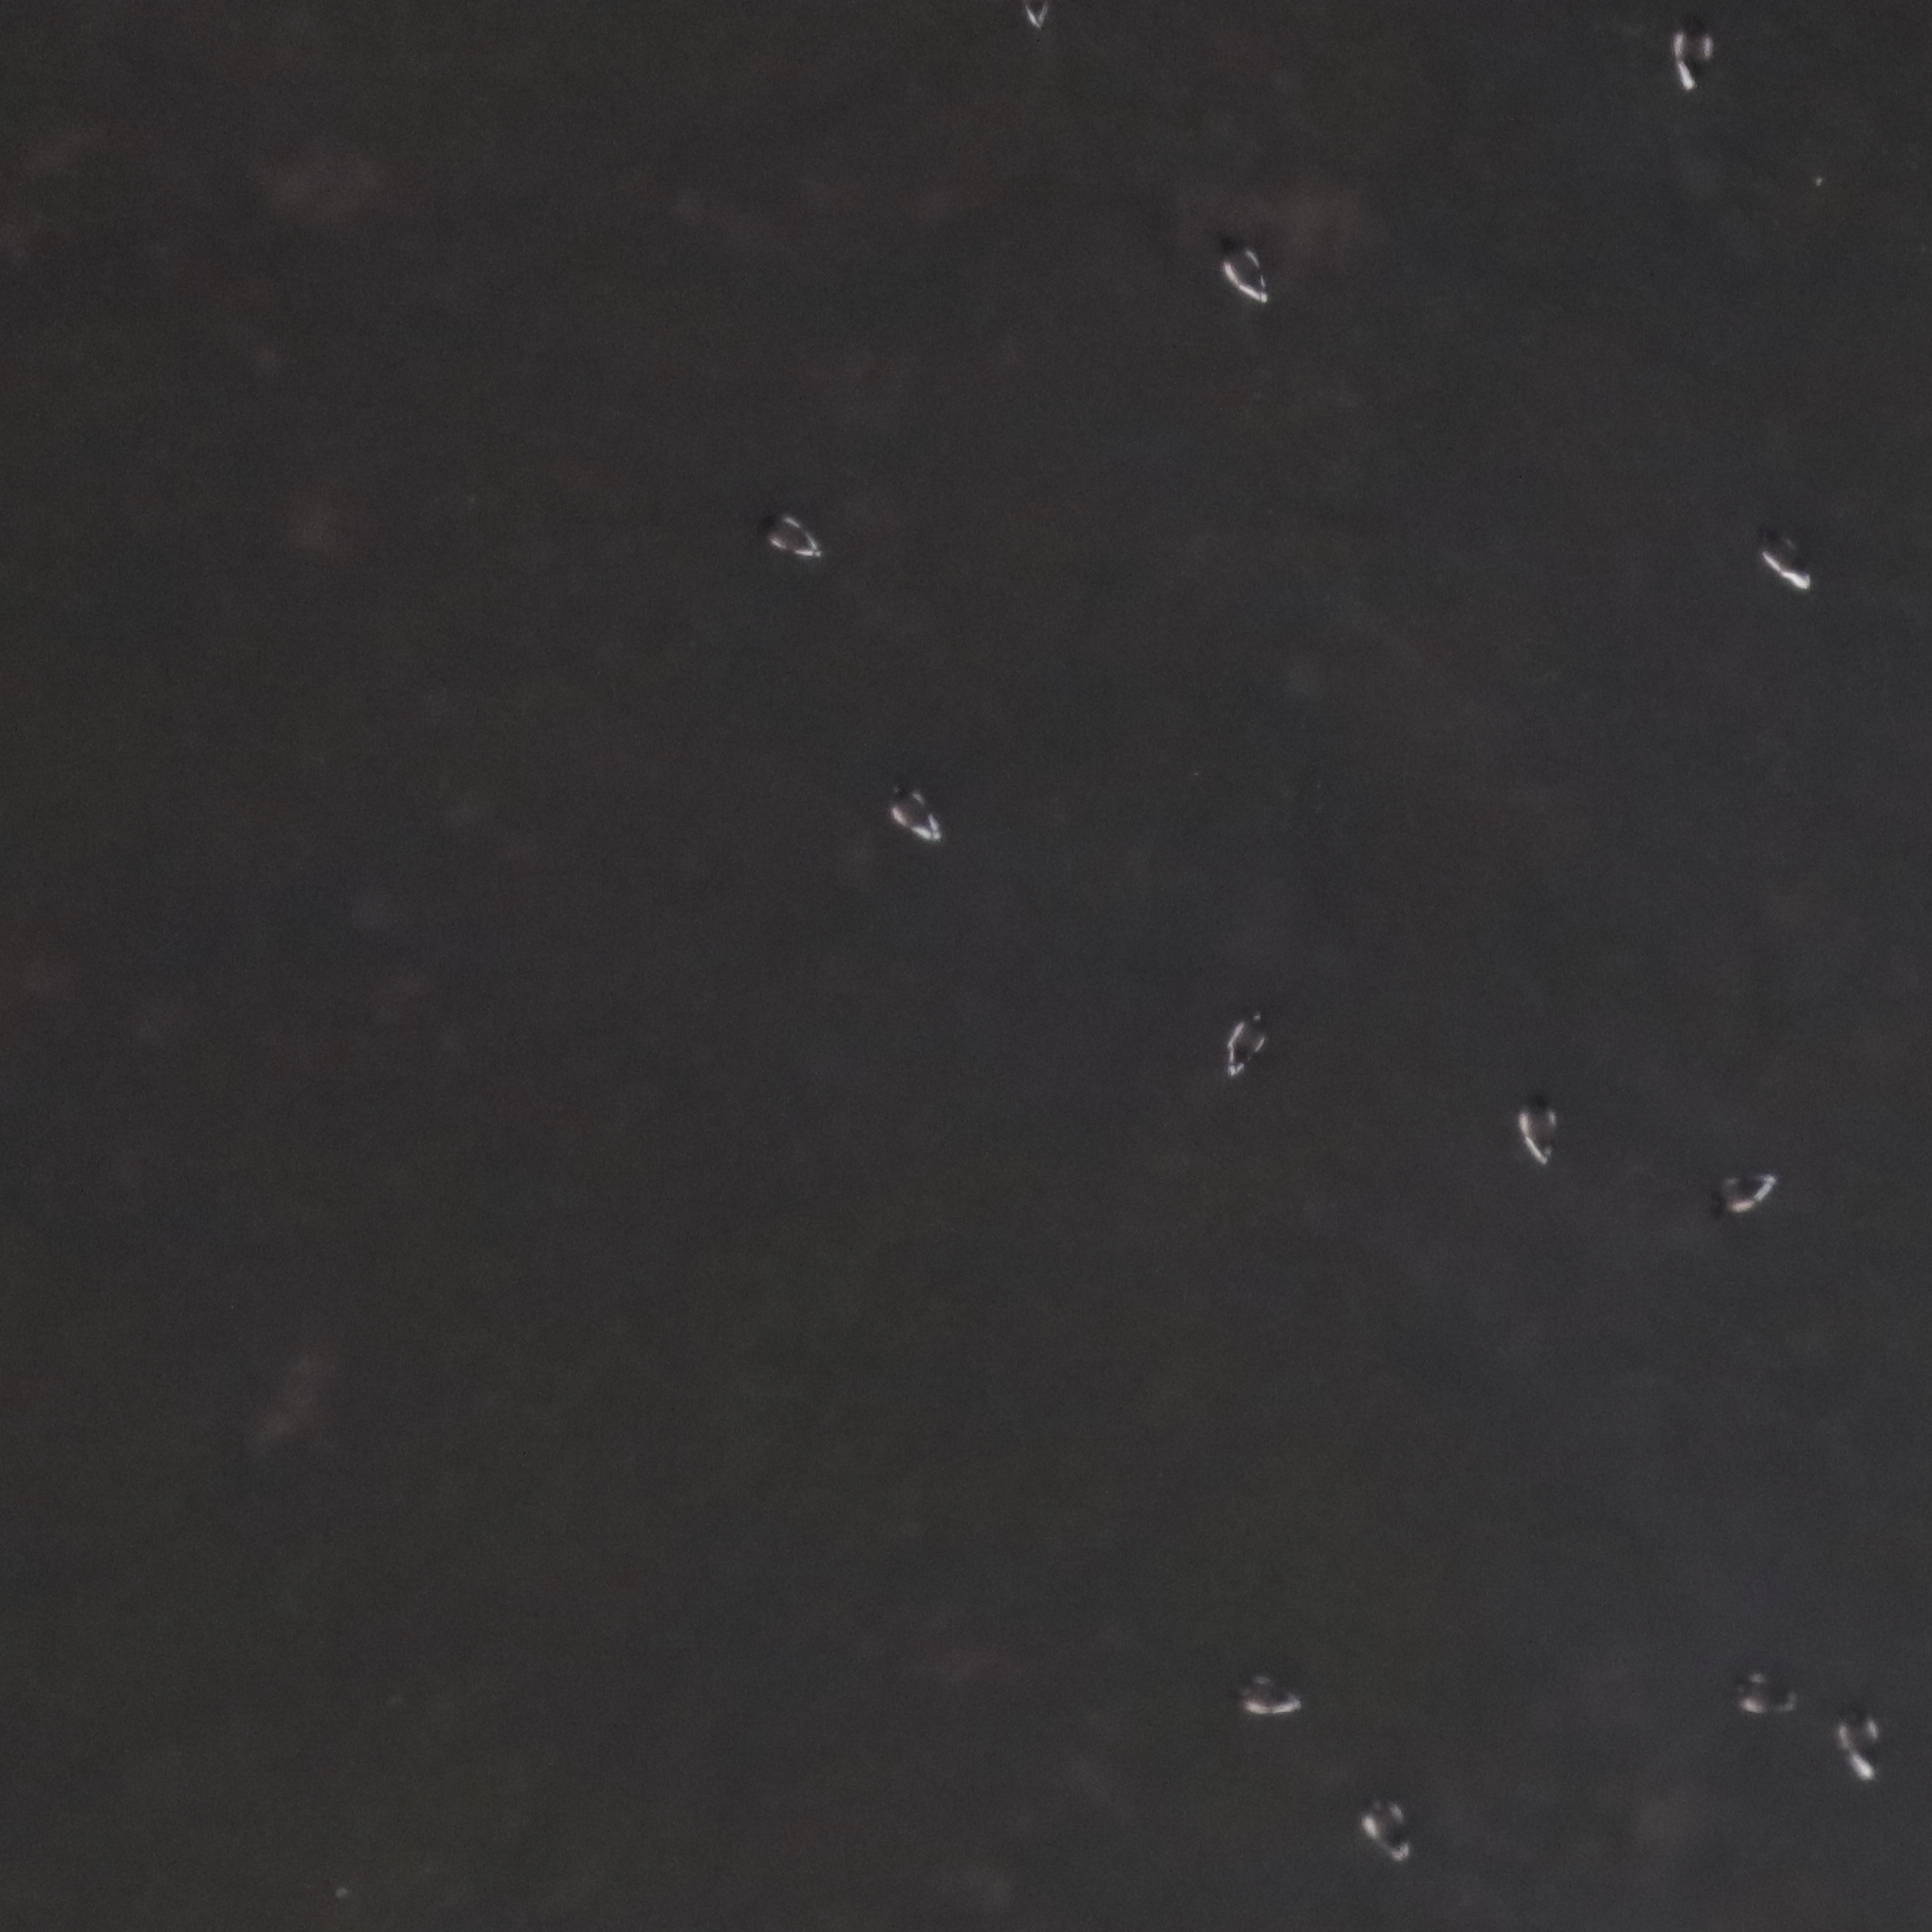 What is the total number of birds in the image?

12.